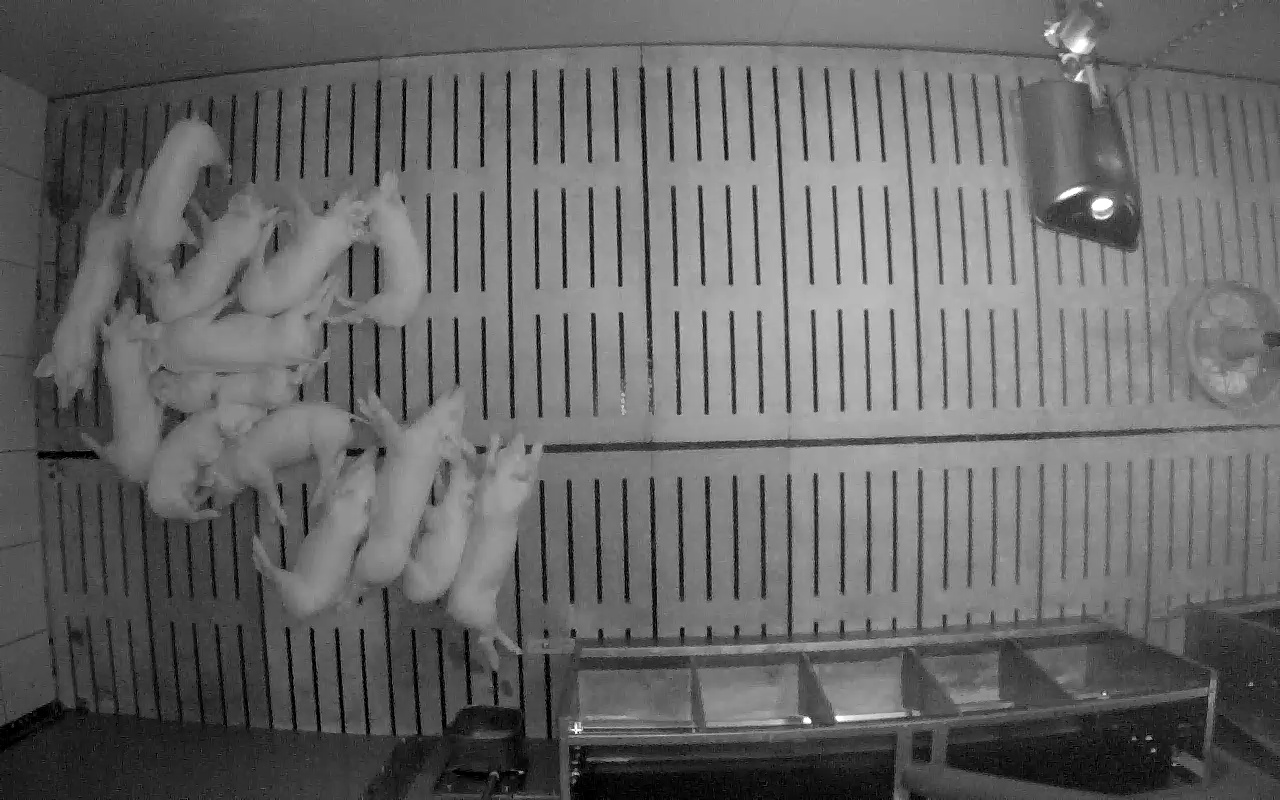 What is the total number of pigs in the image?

14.